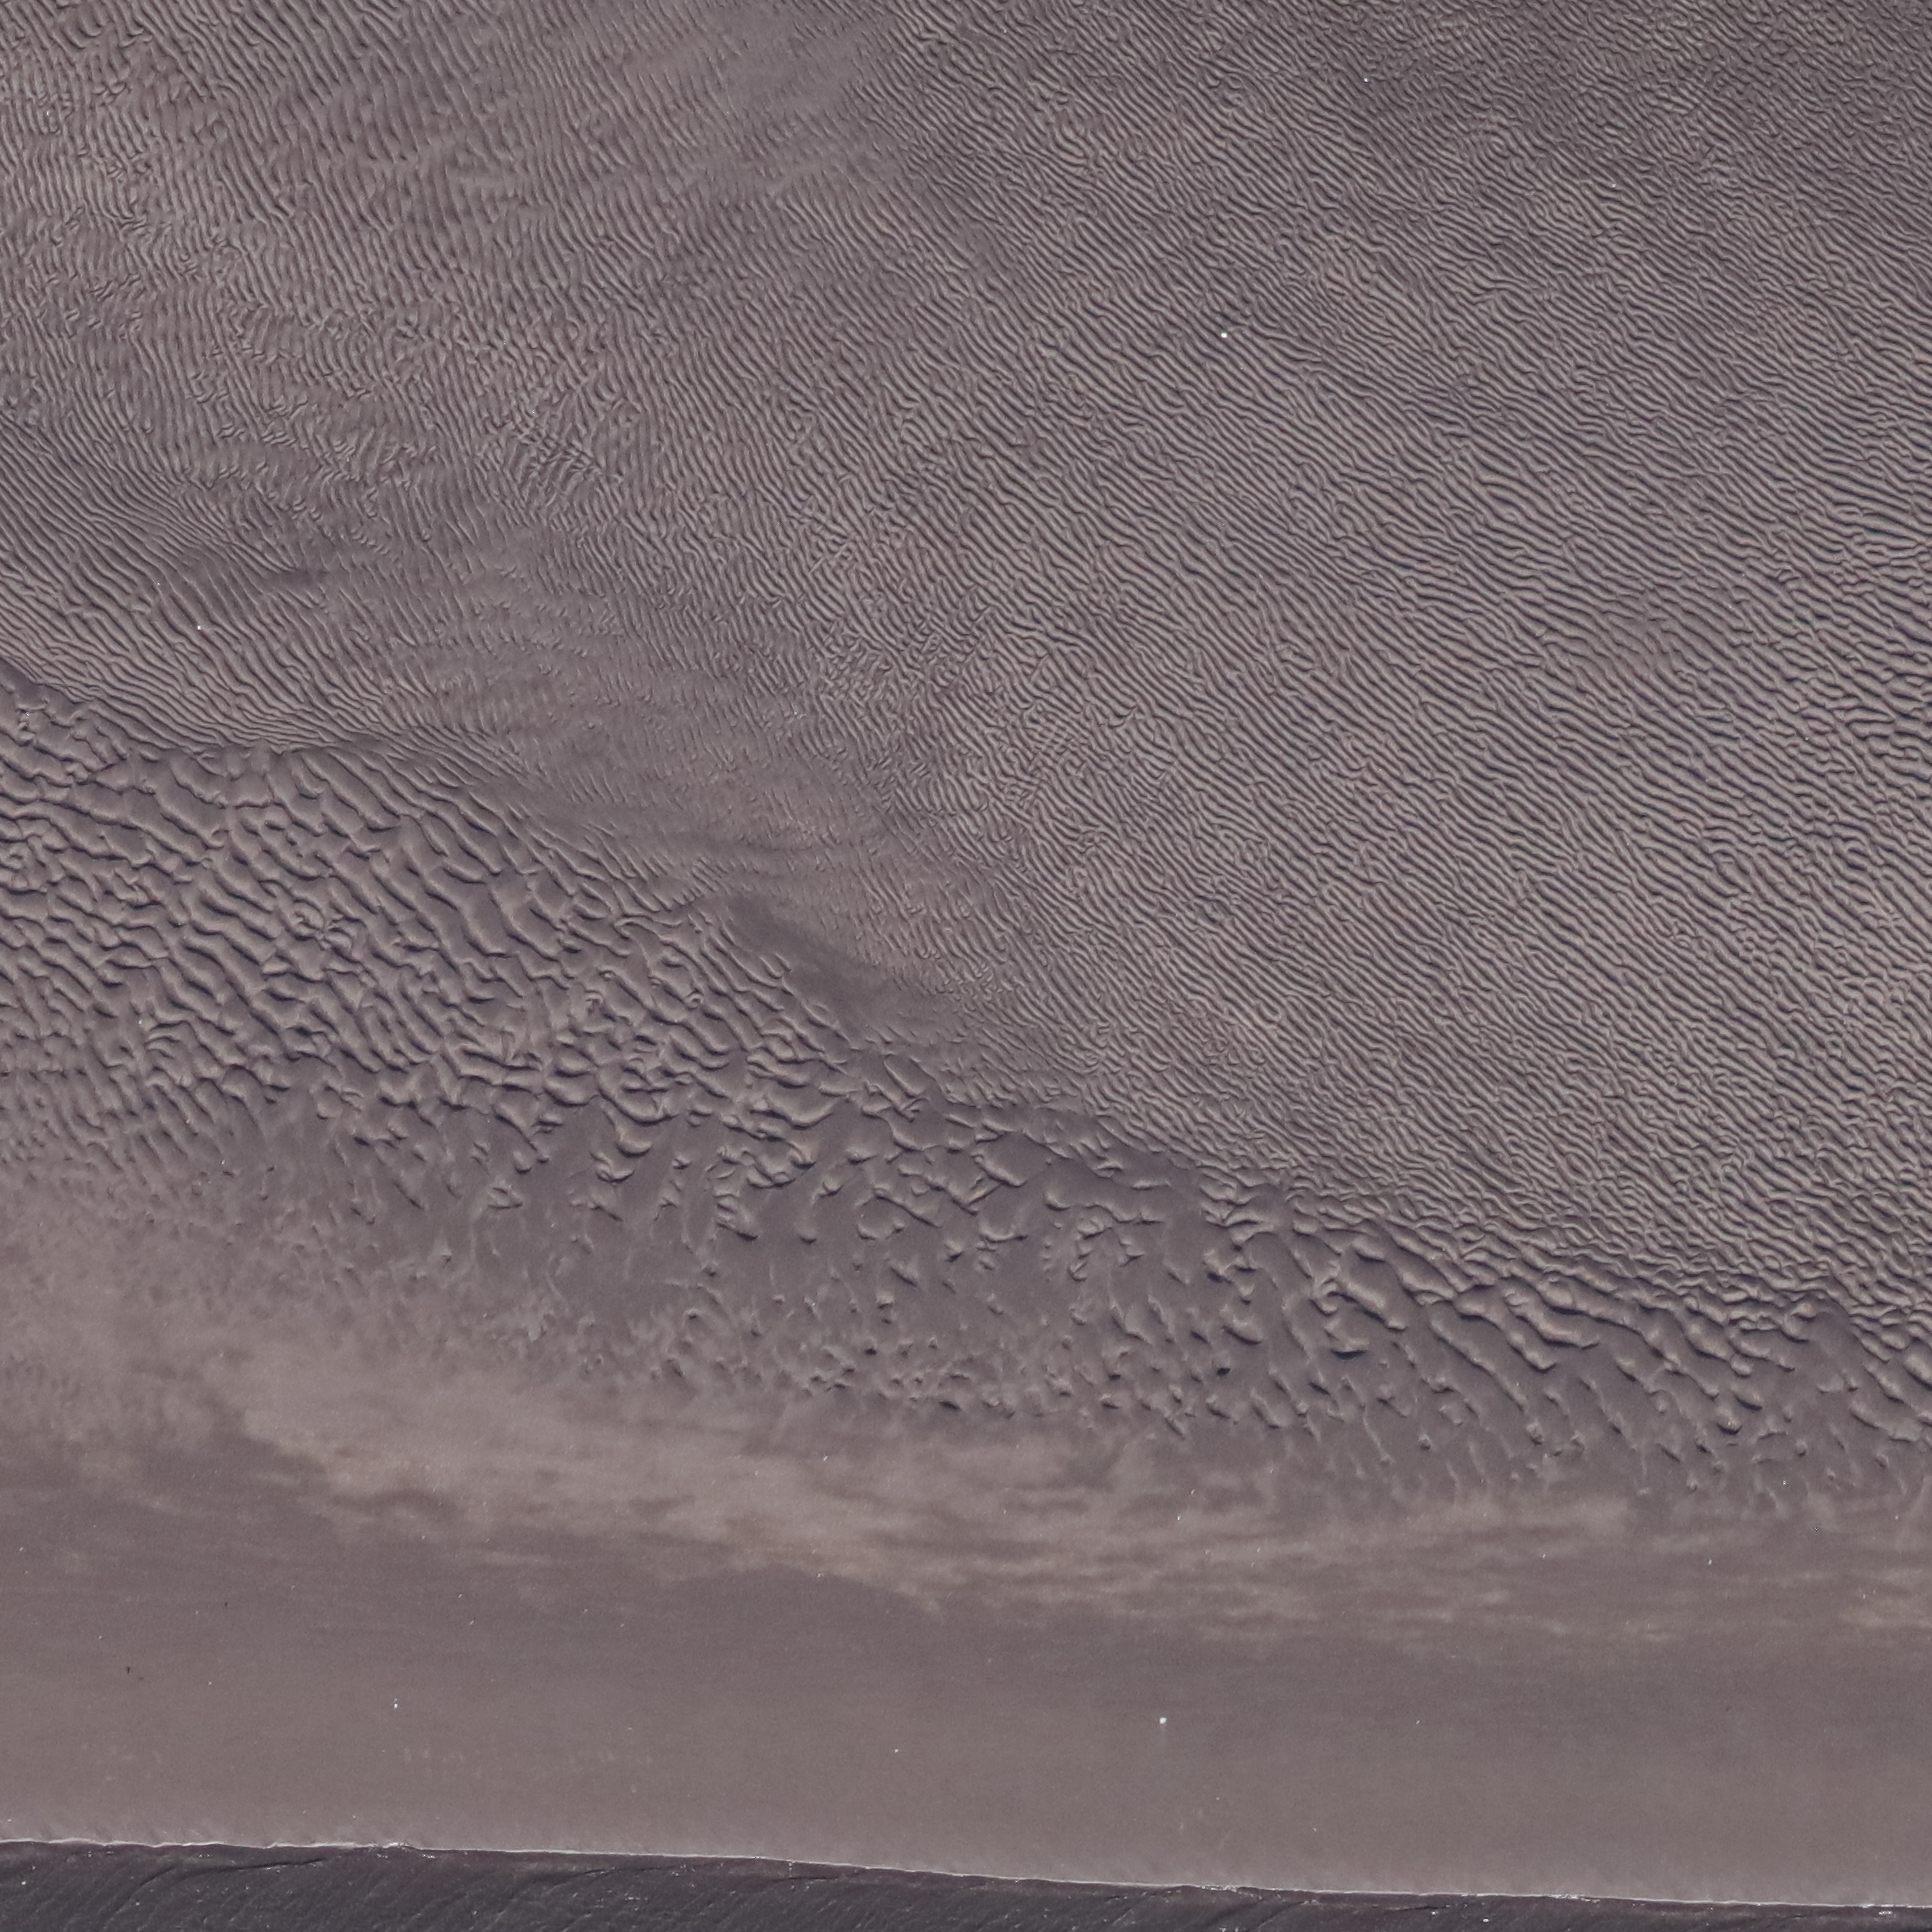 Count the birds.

0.